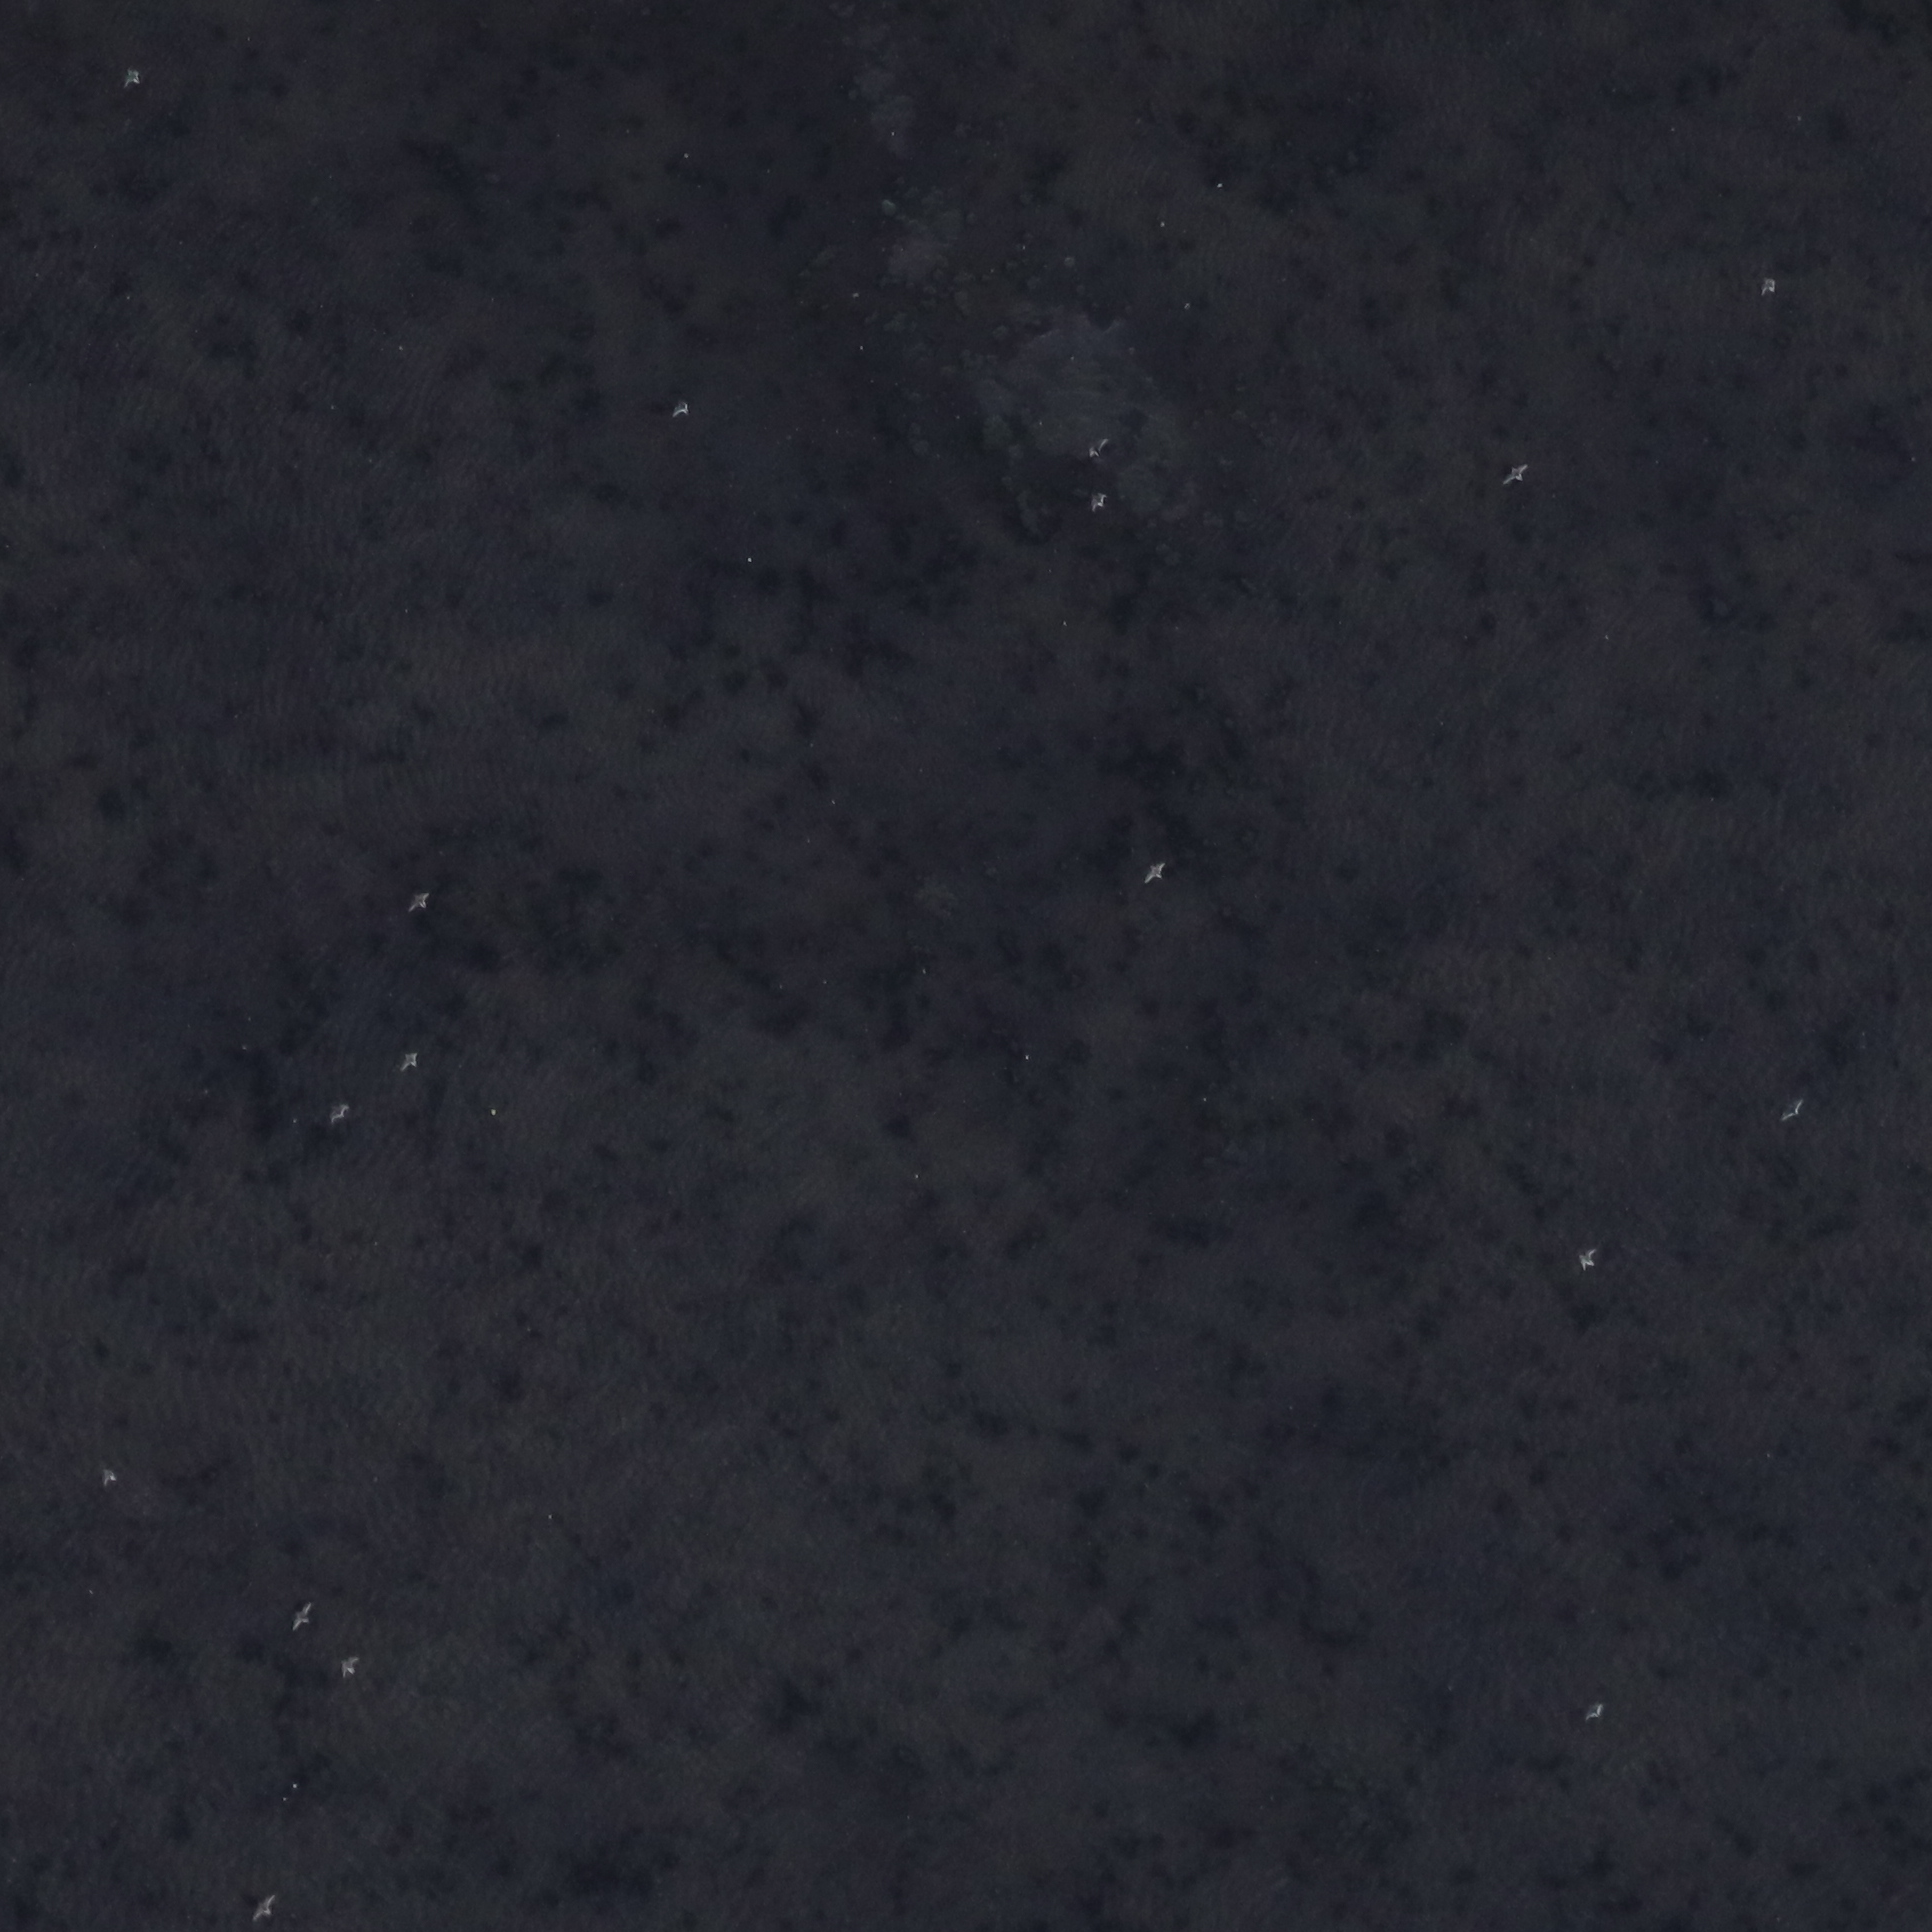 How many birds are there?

17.